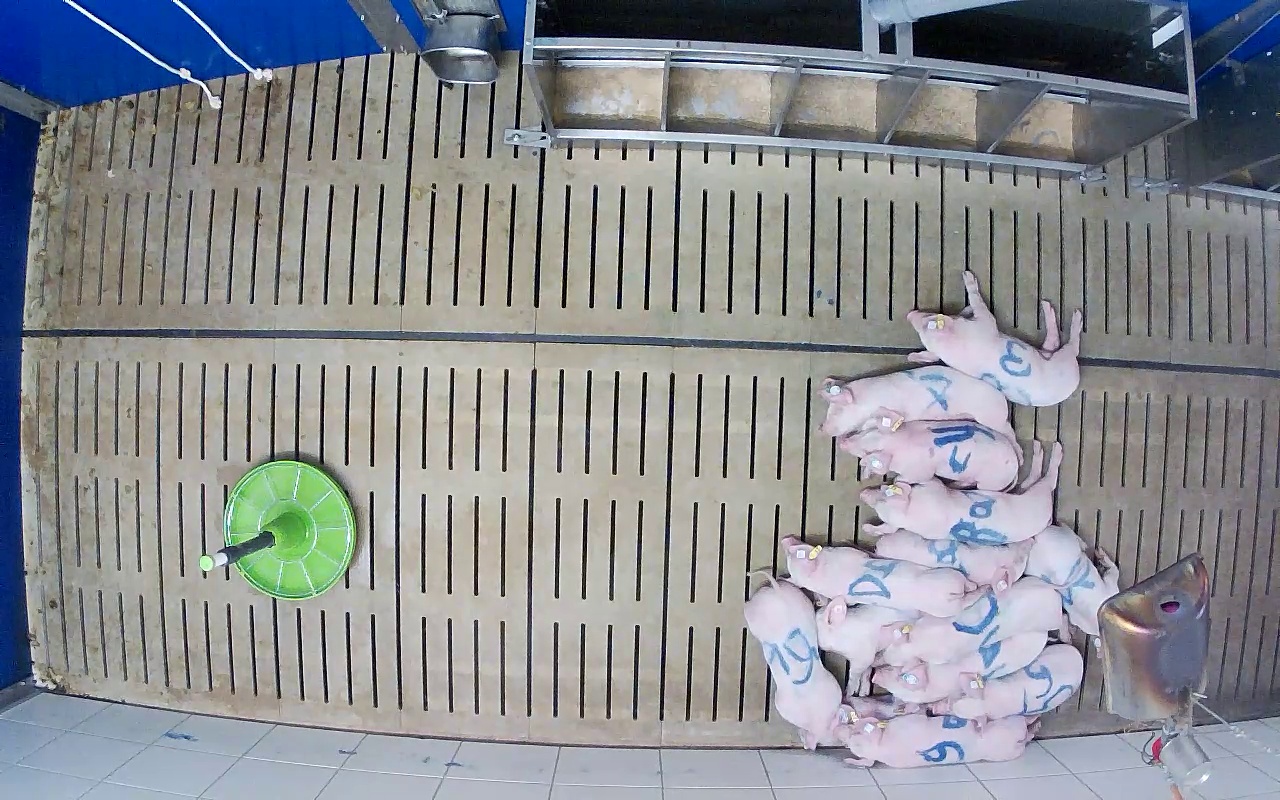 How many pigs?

13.